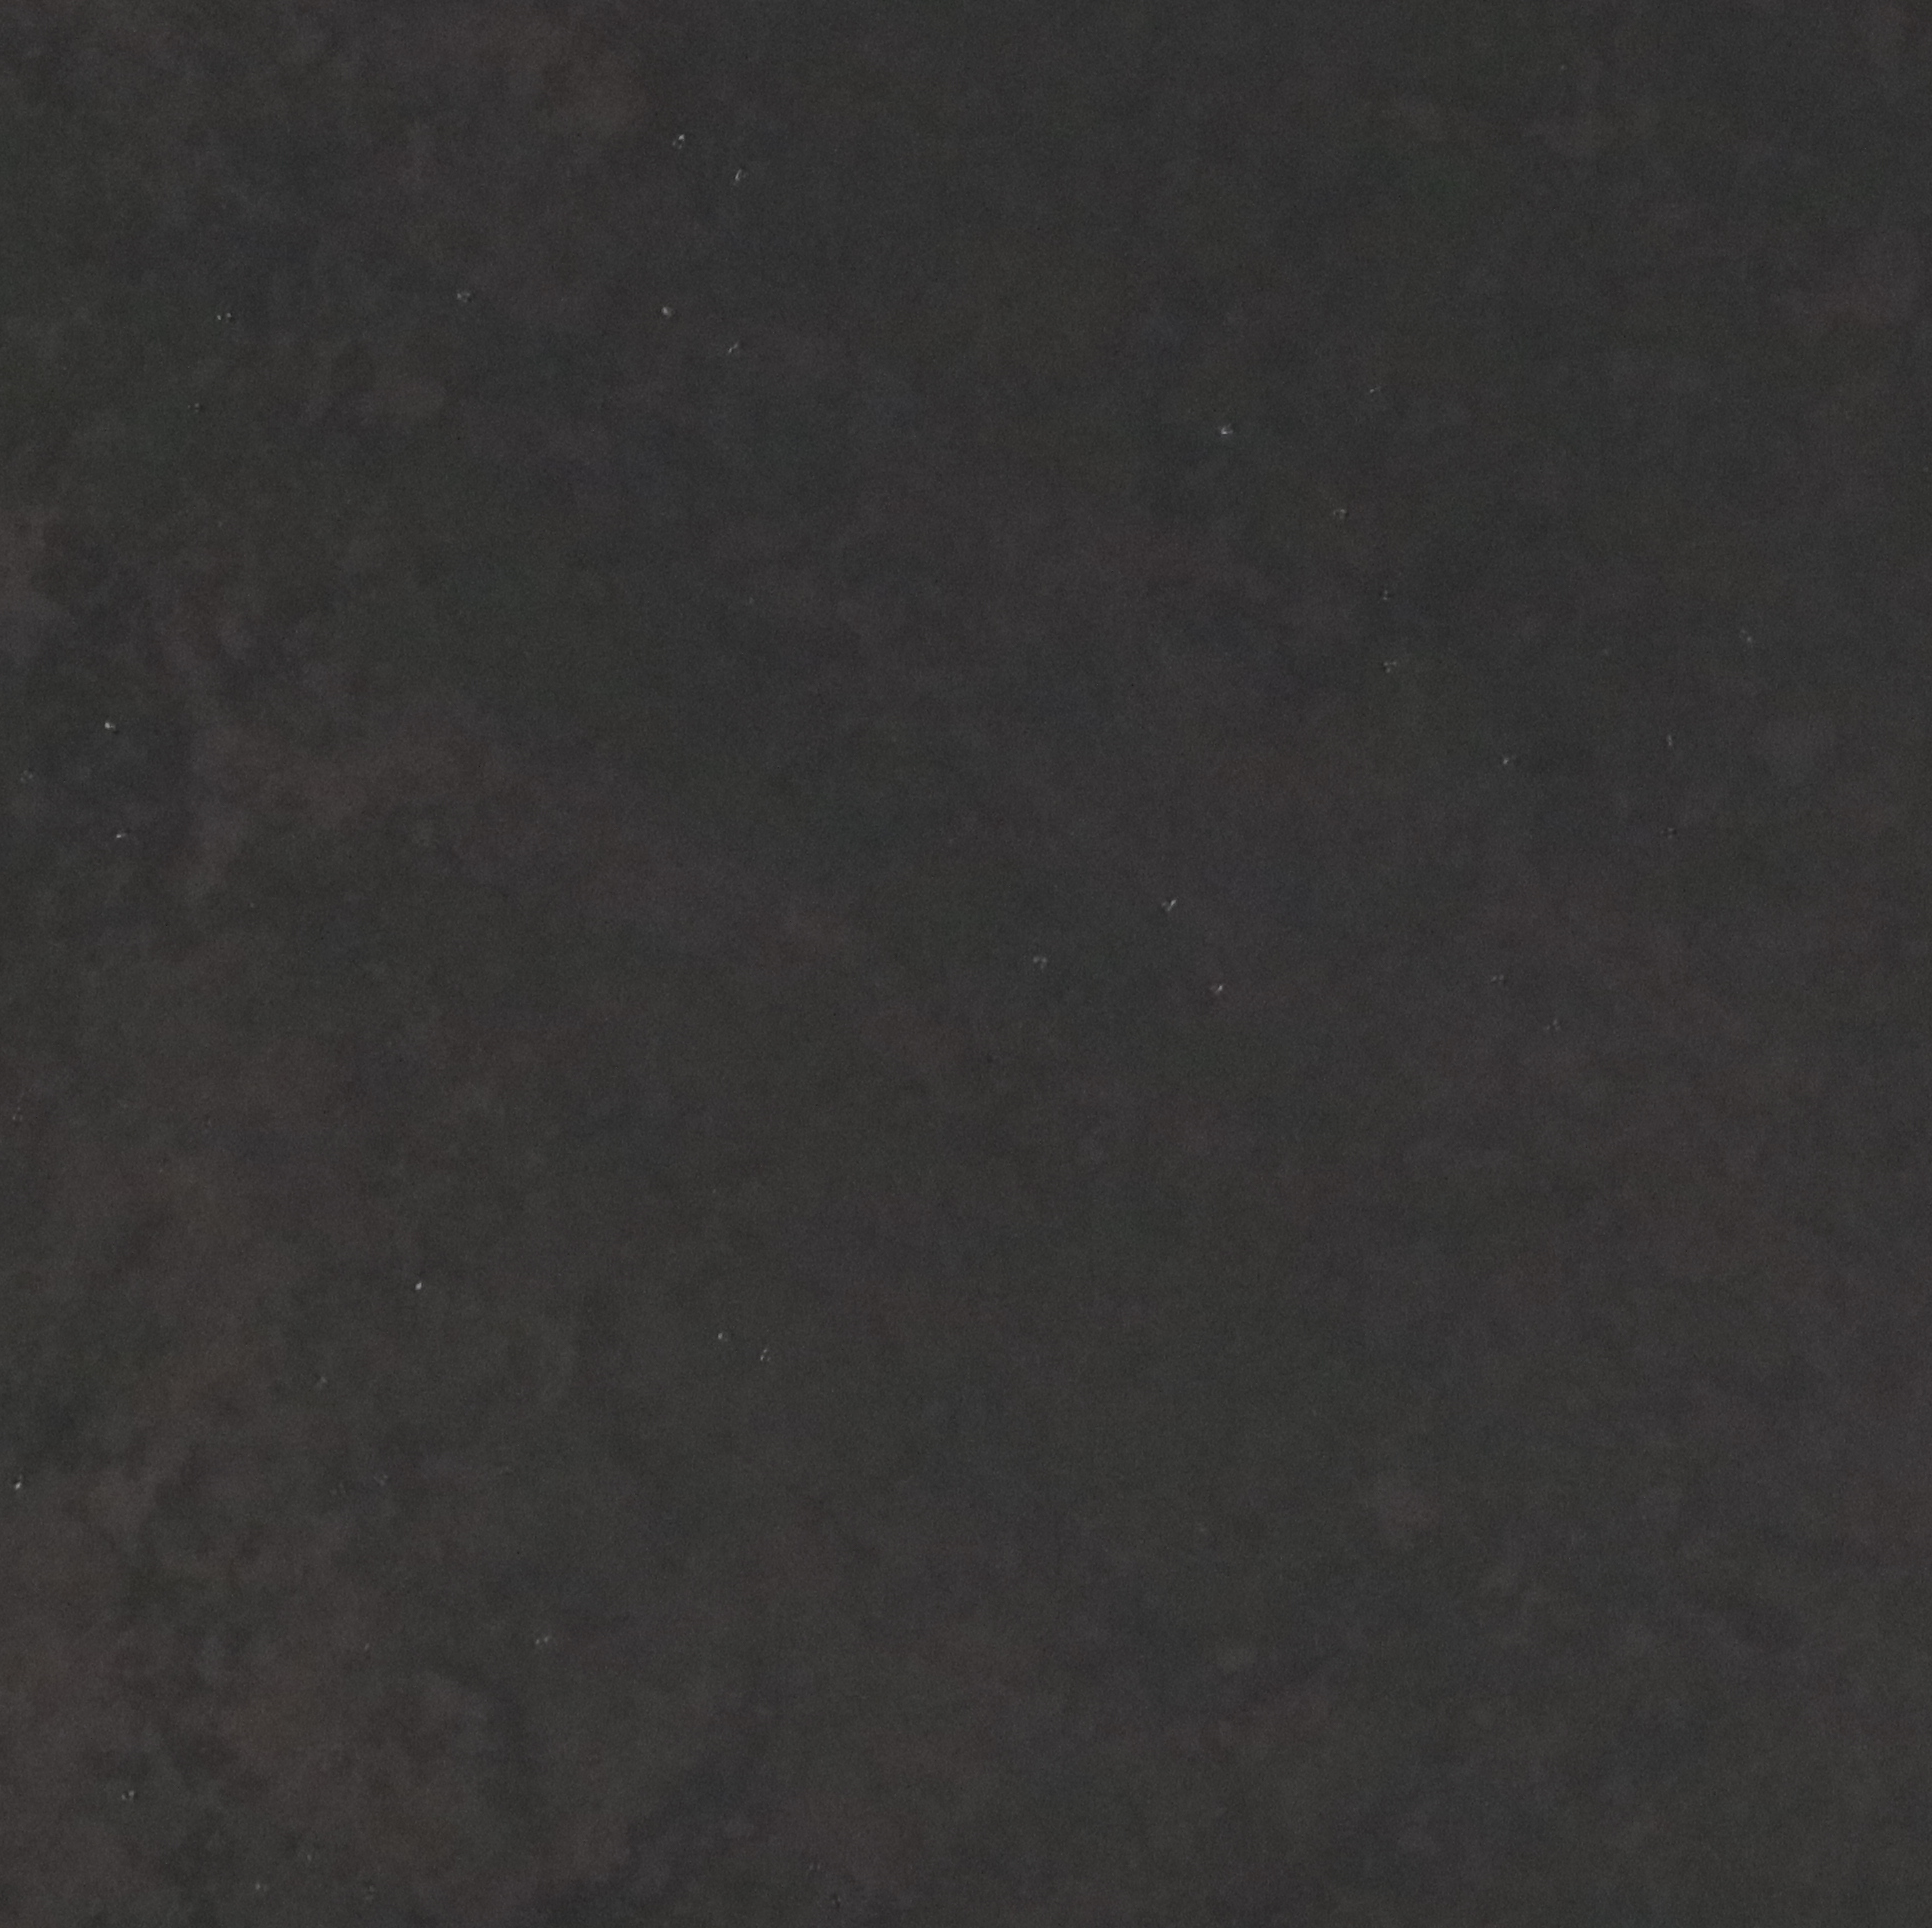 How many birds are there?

38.